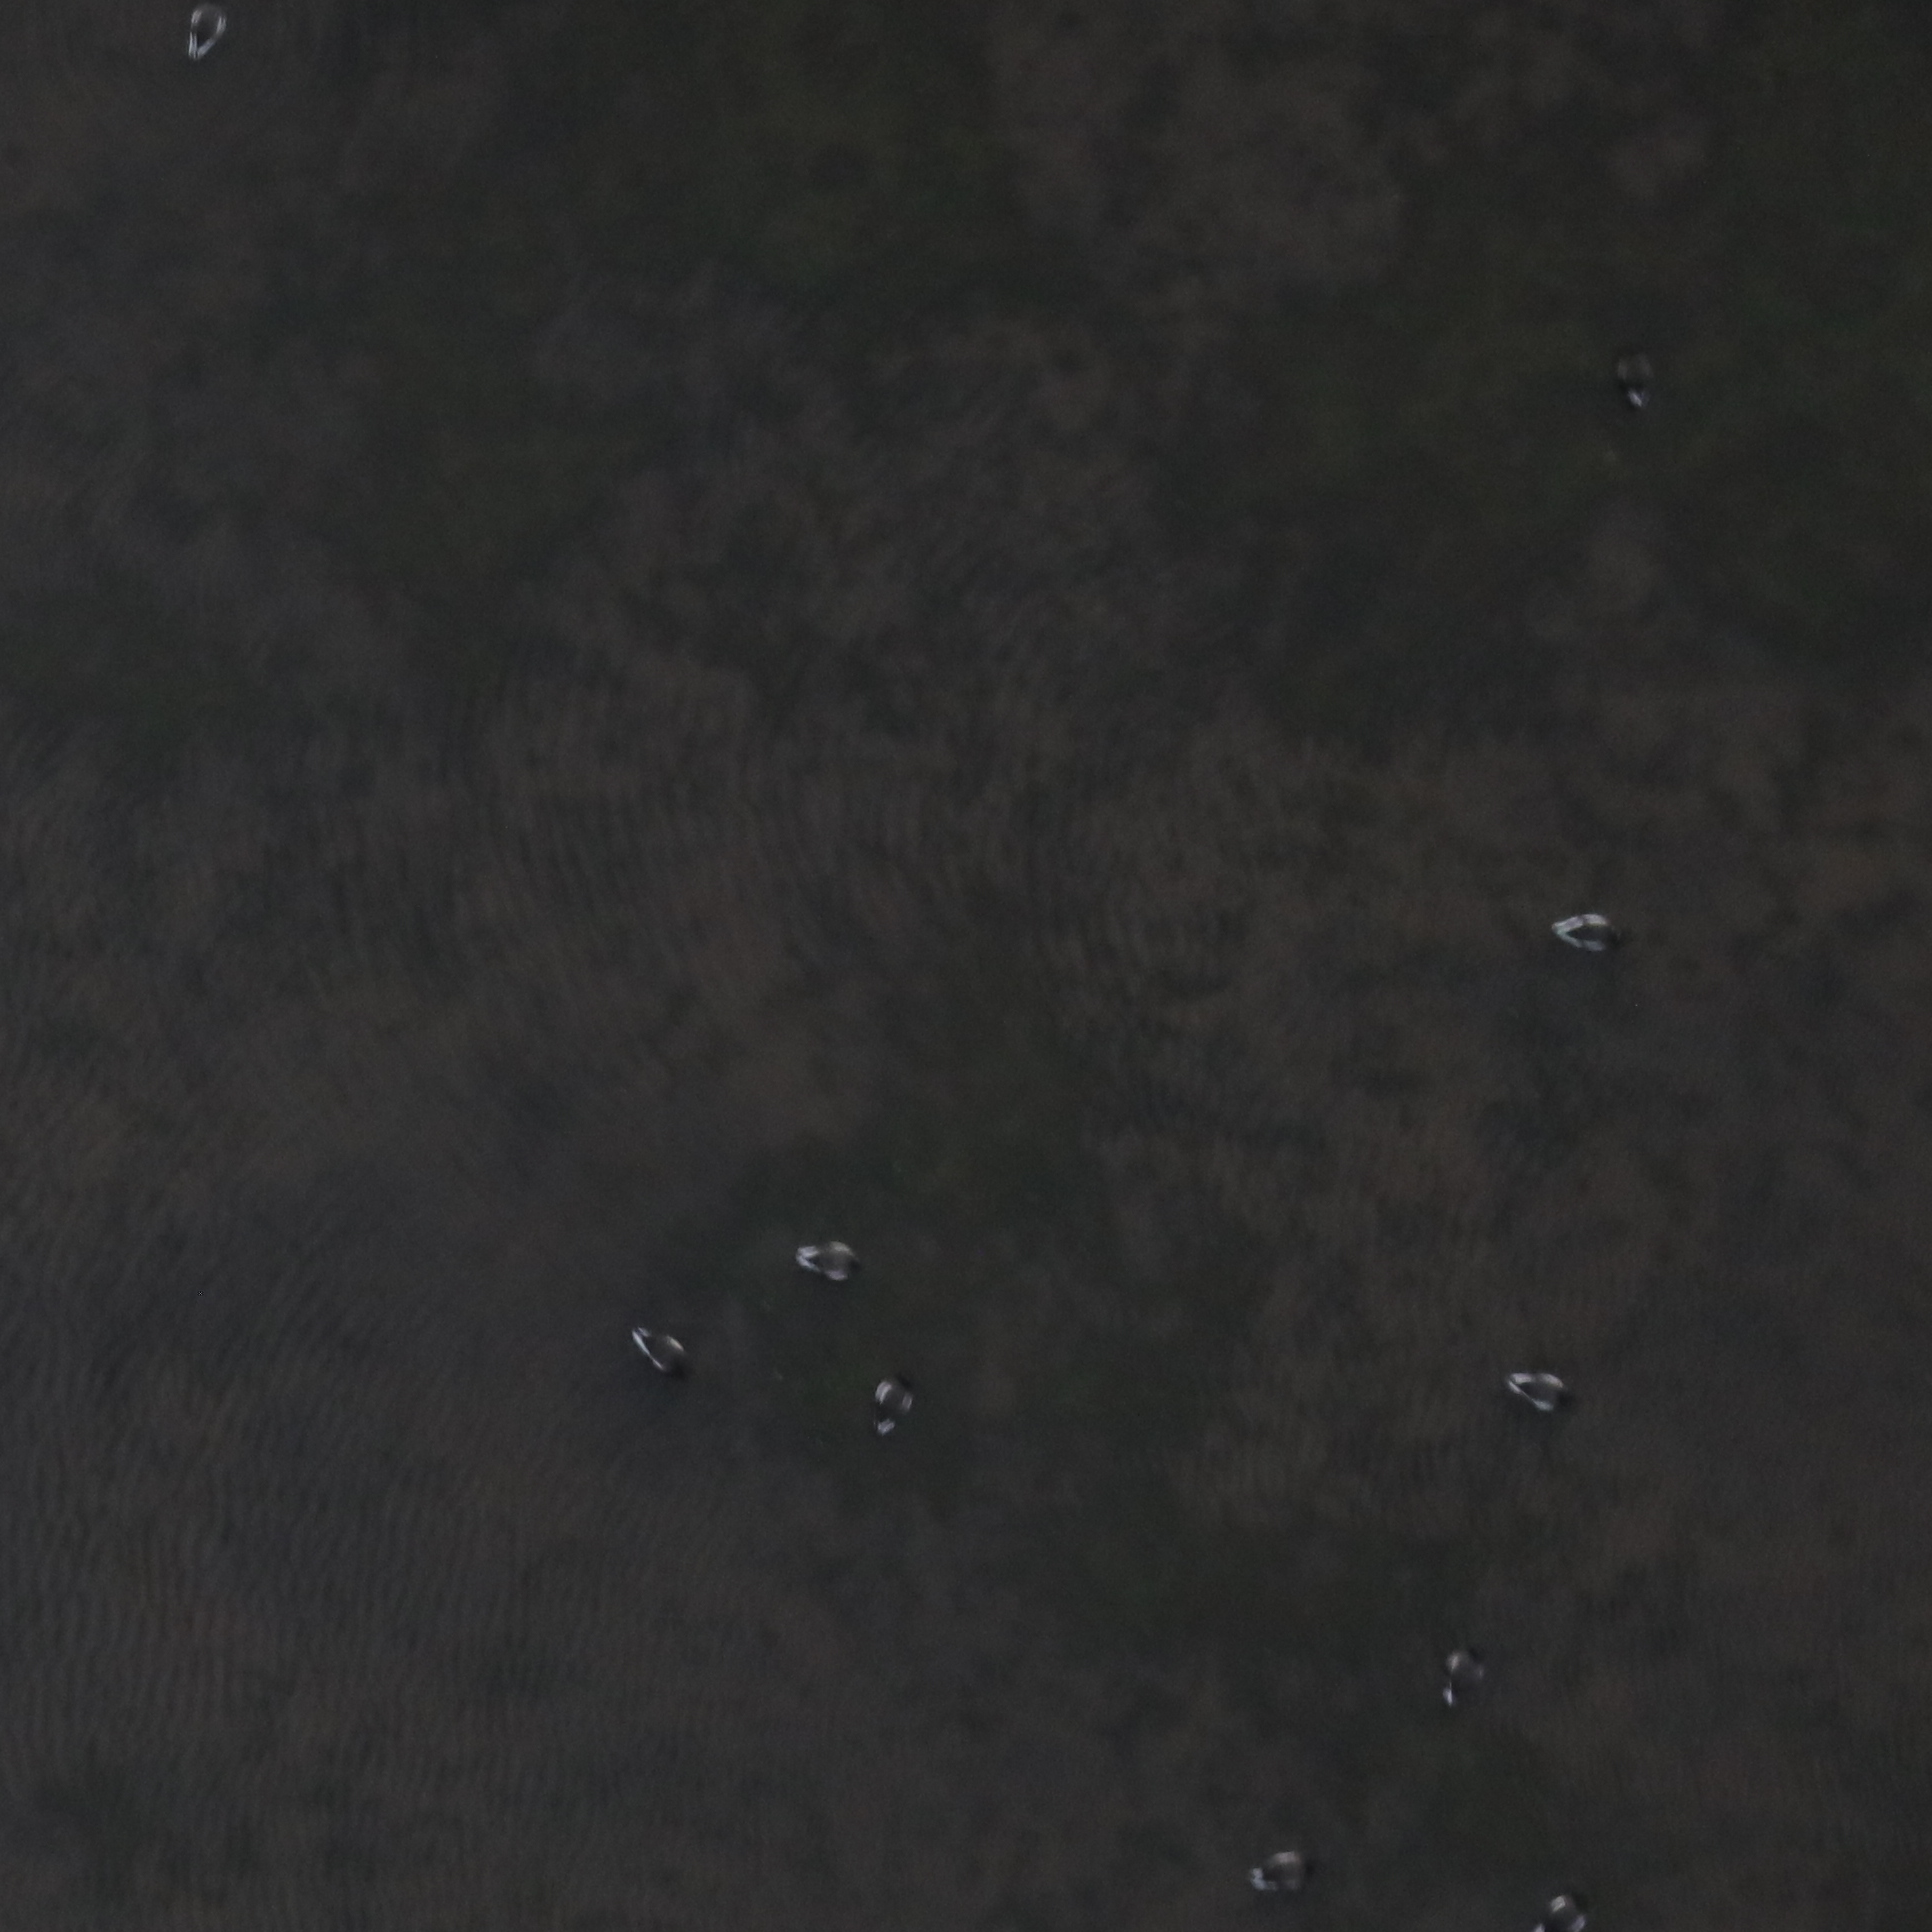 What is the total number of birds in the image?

10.